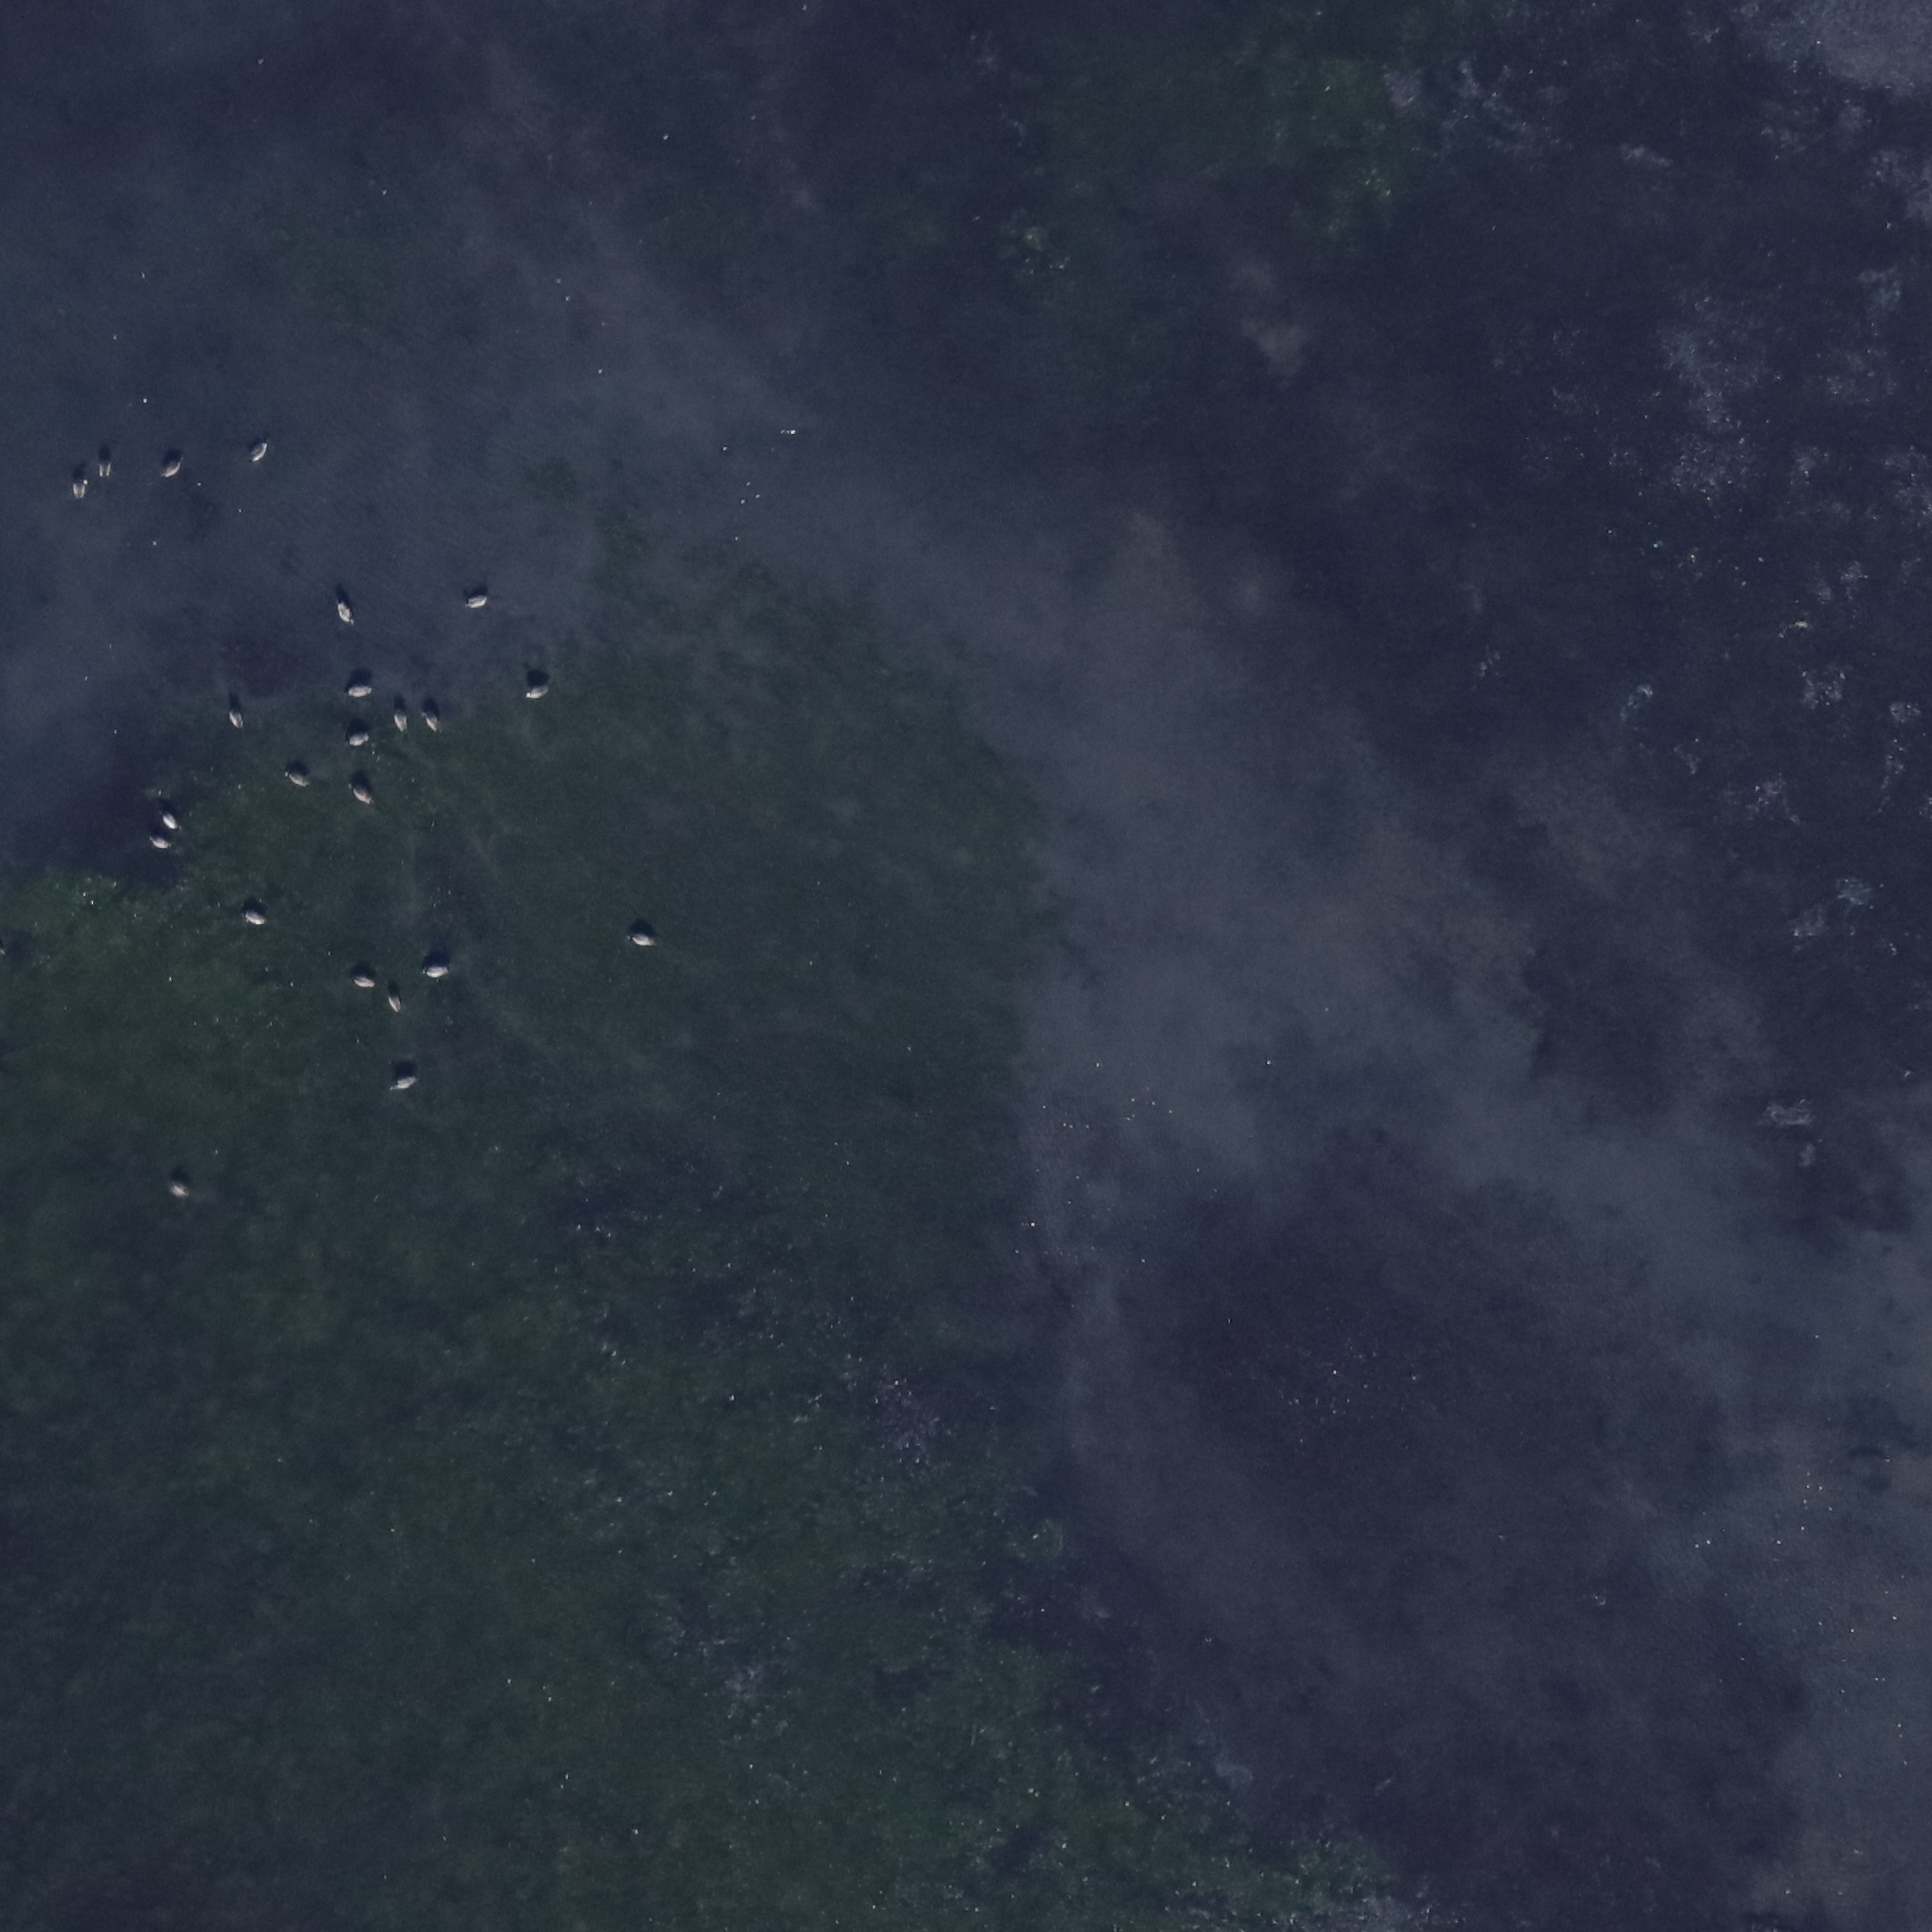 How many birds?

23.